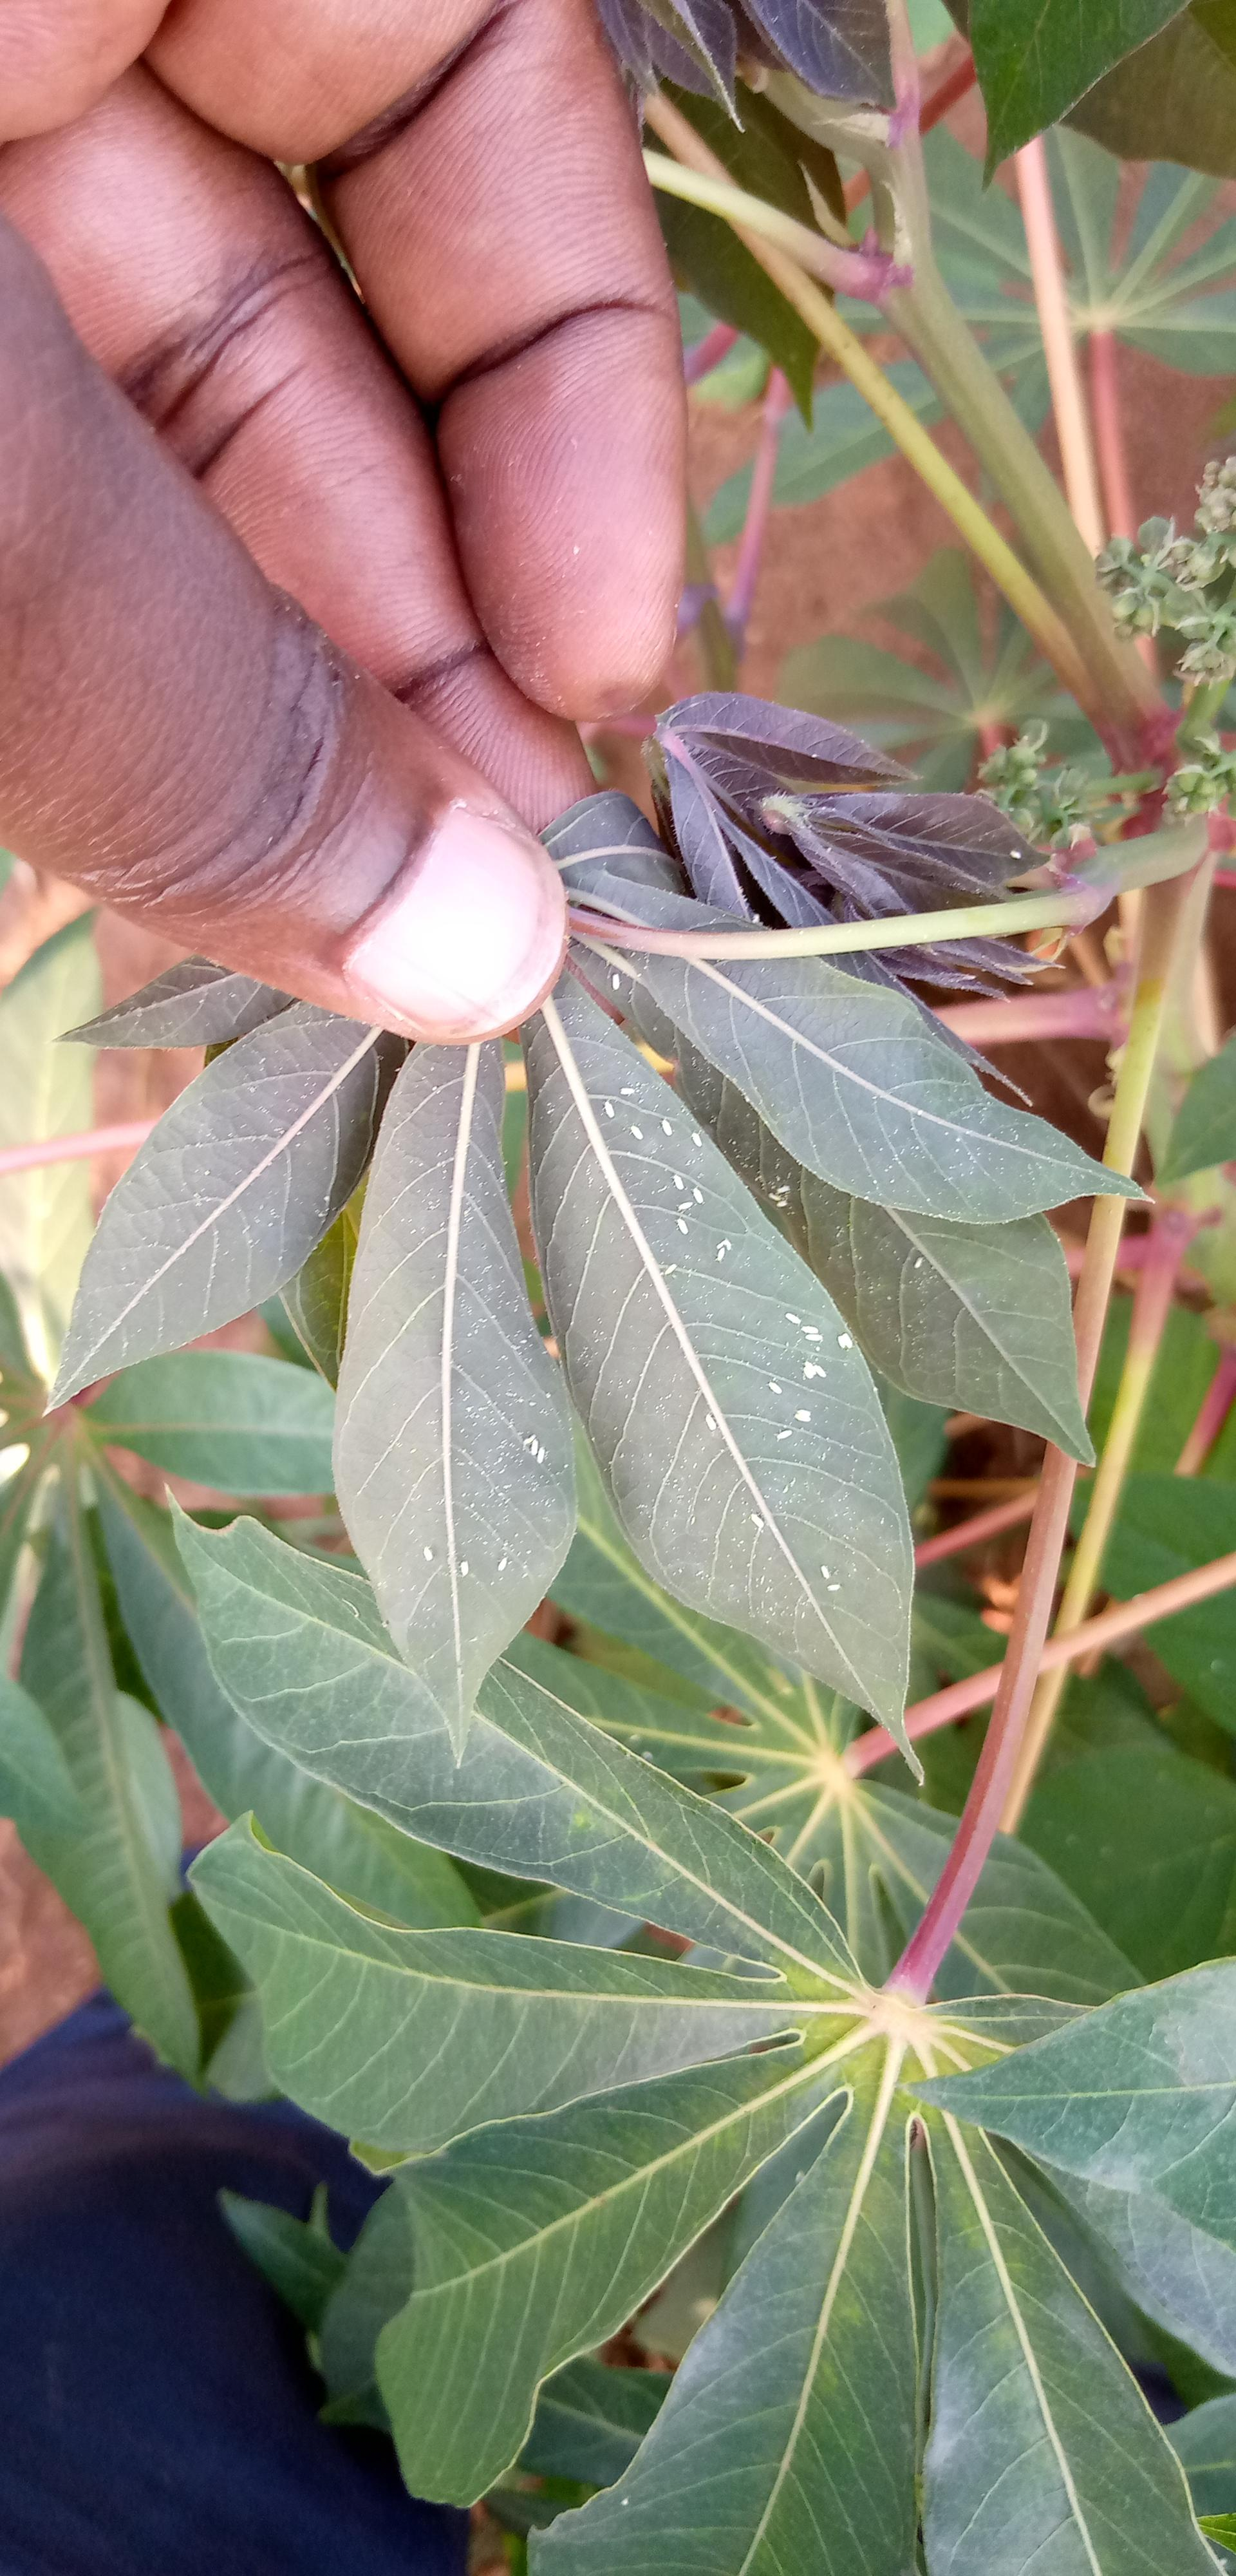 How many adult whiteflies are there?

42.